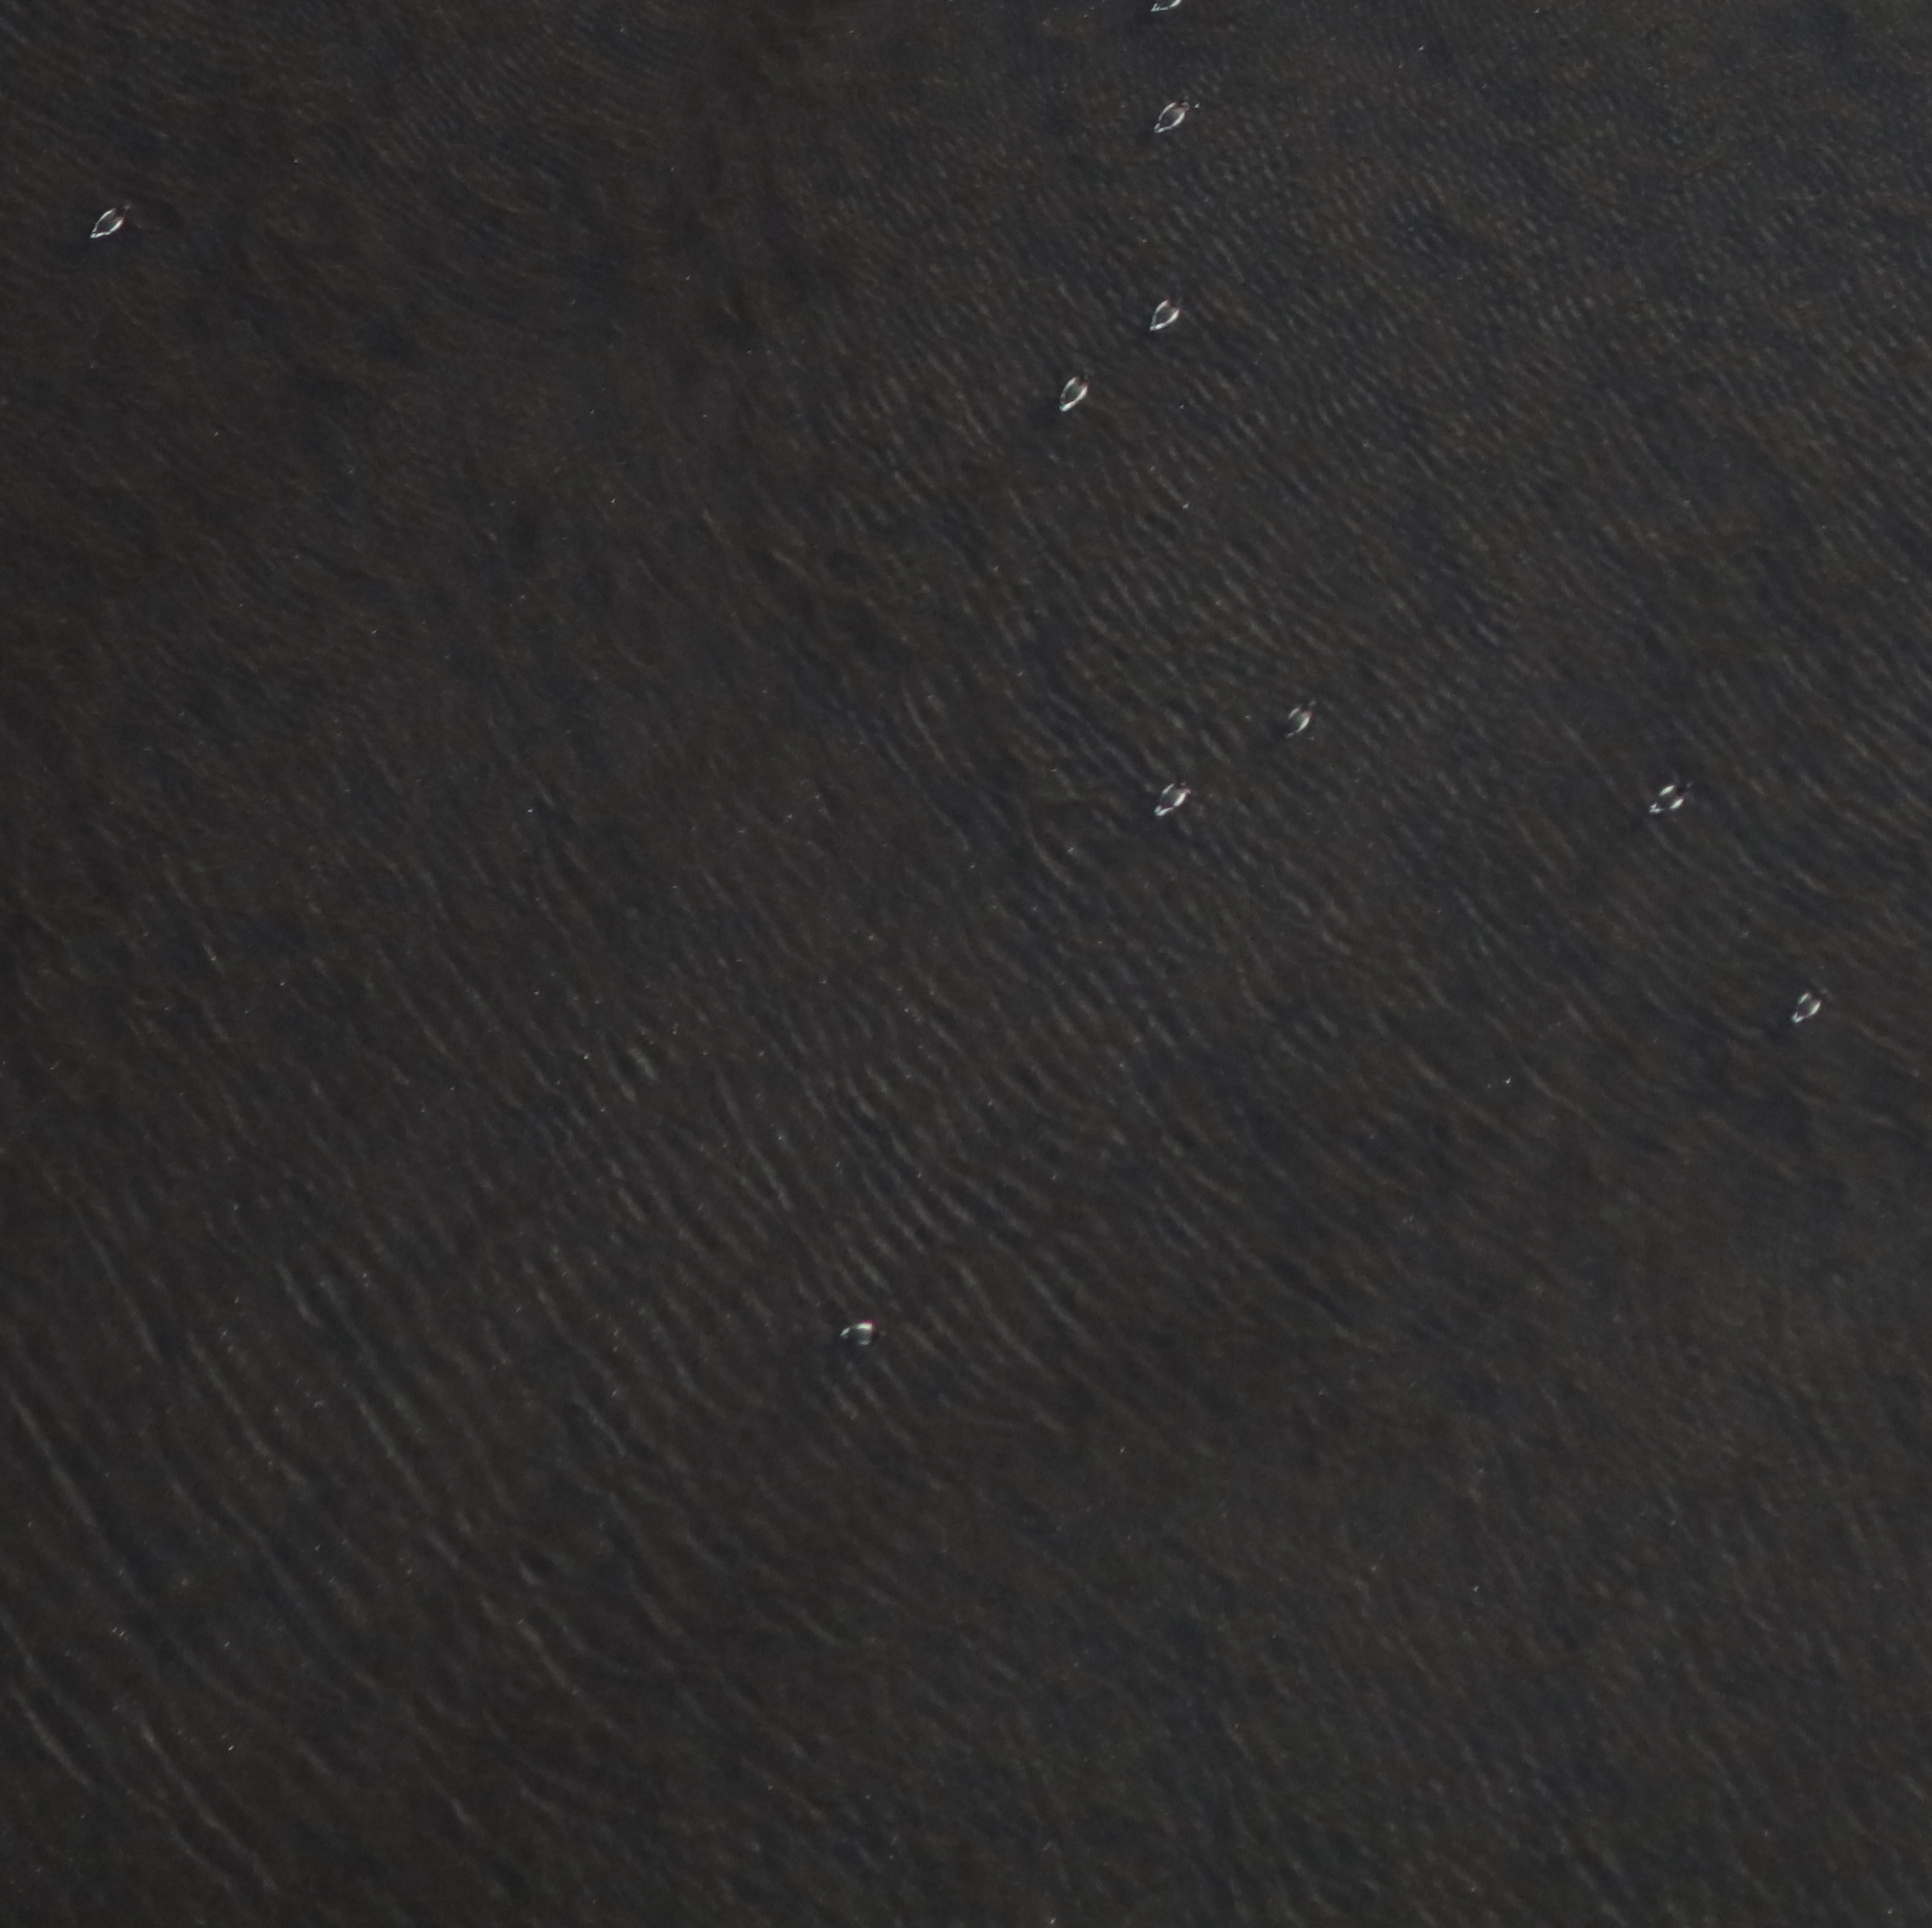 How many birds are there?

10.